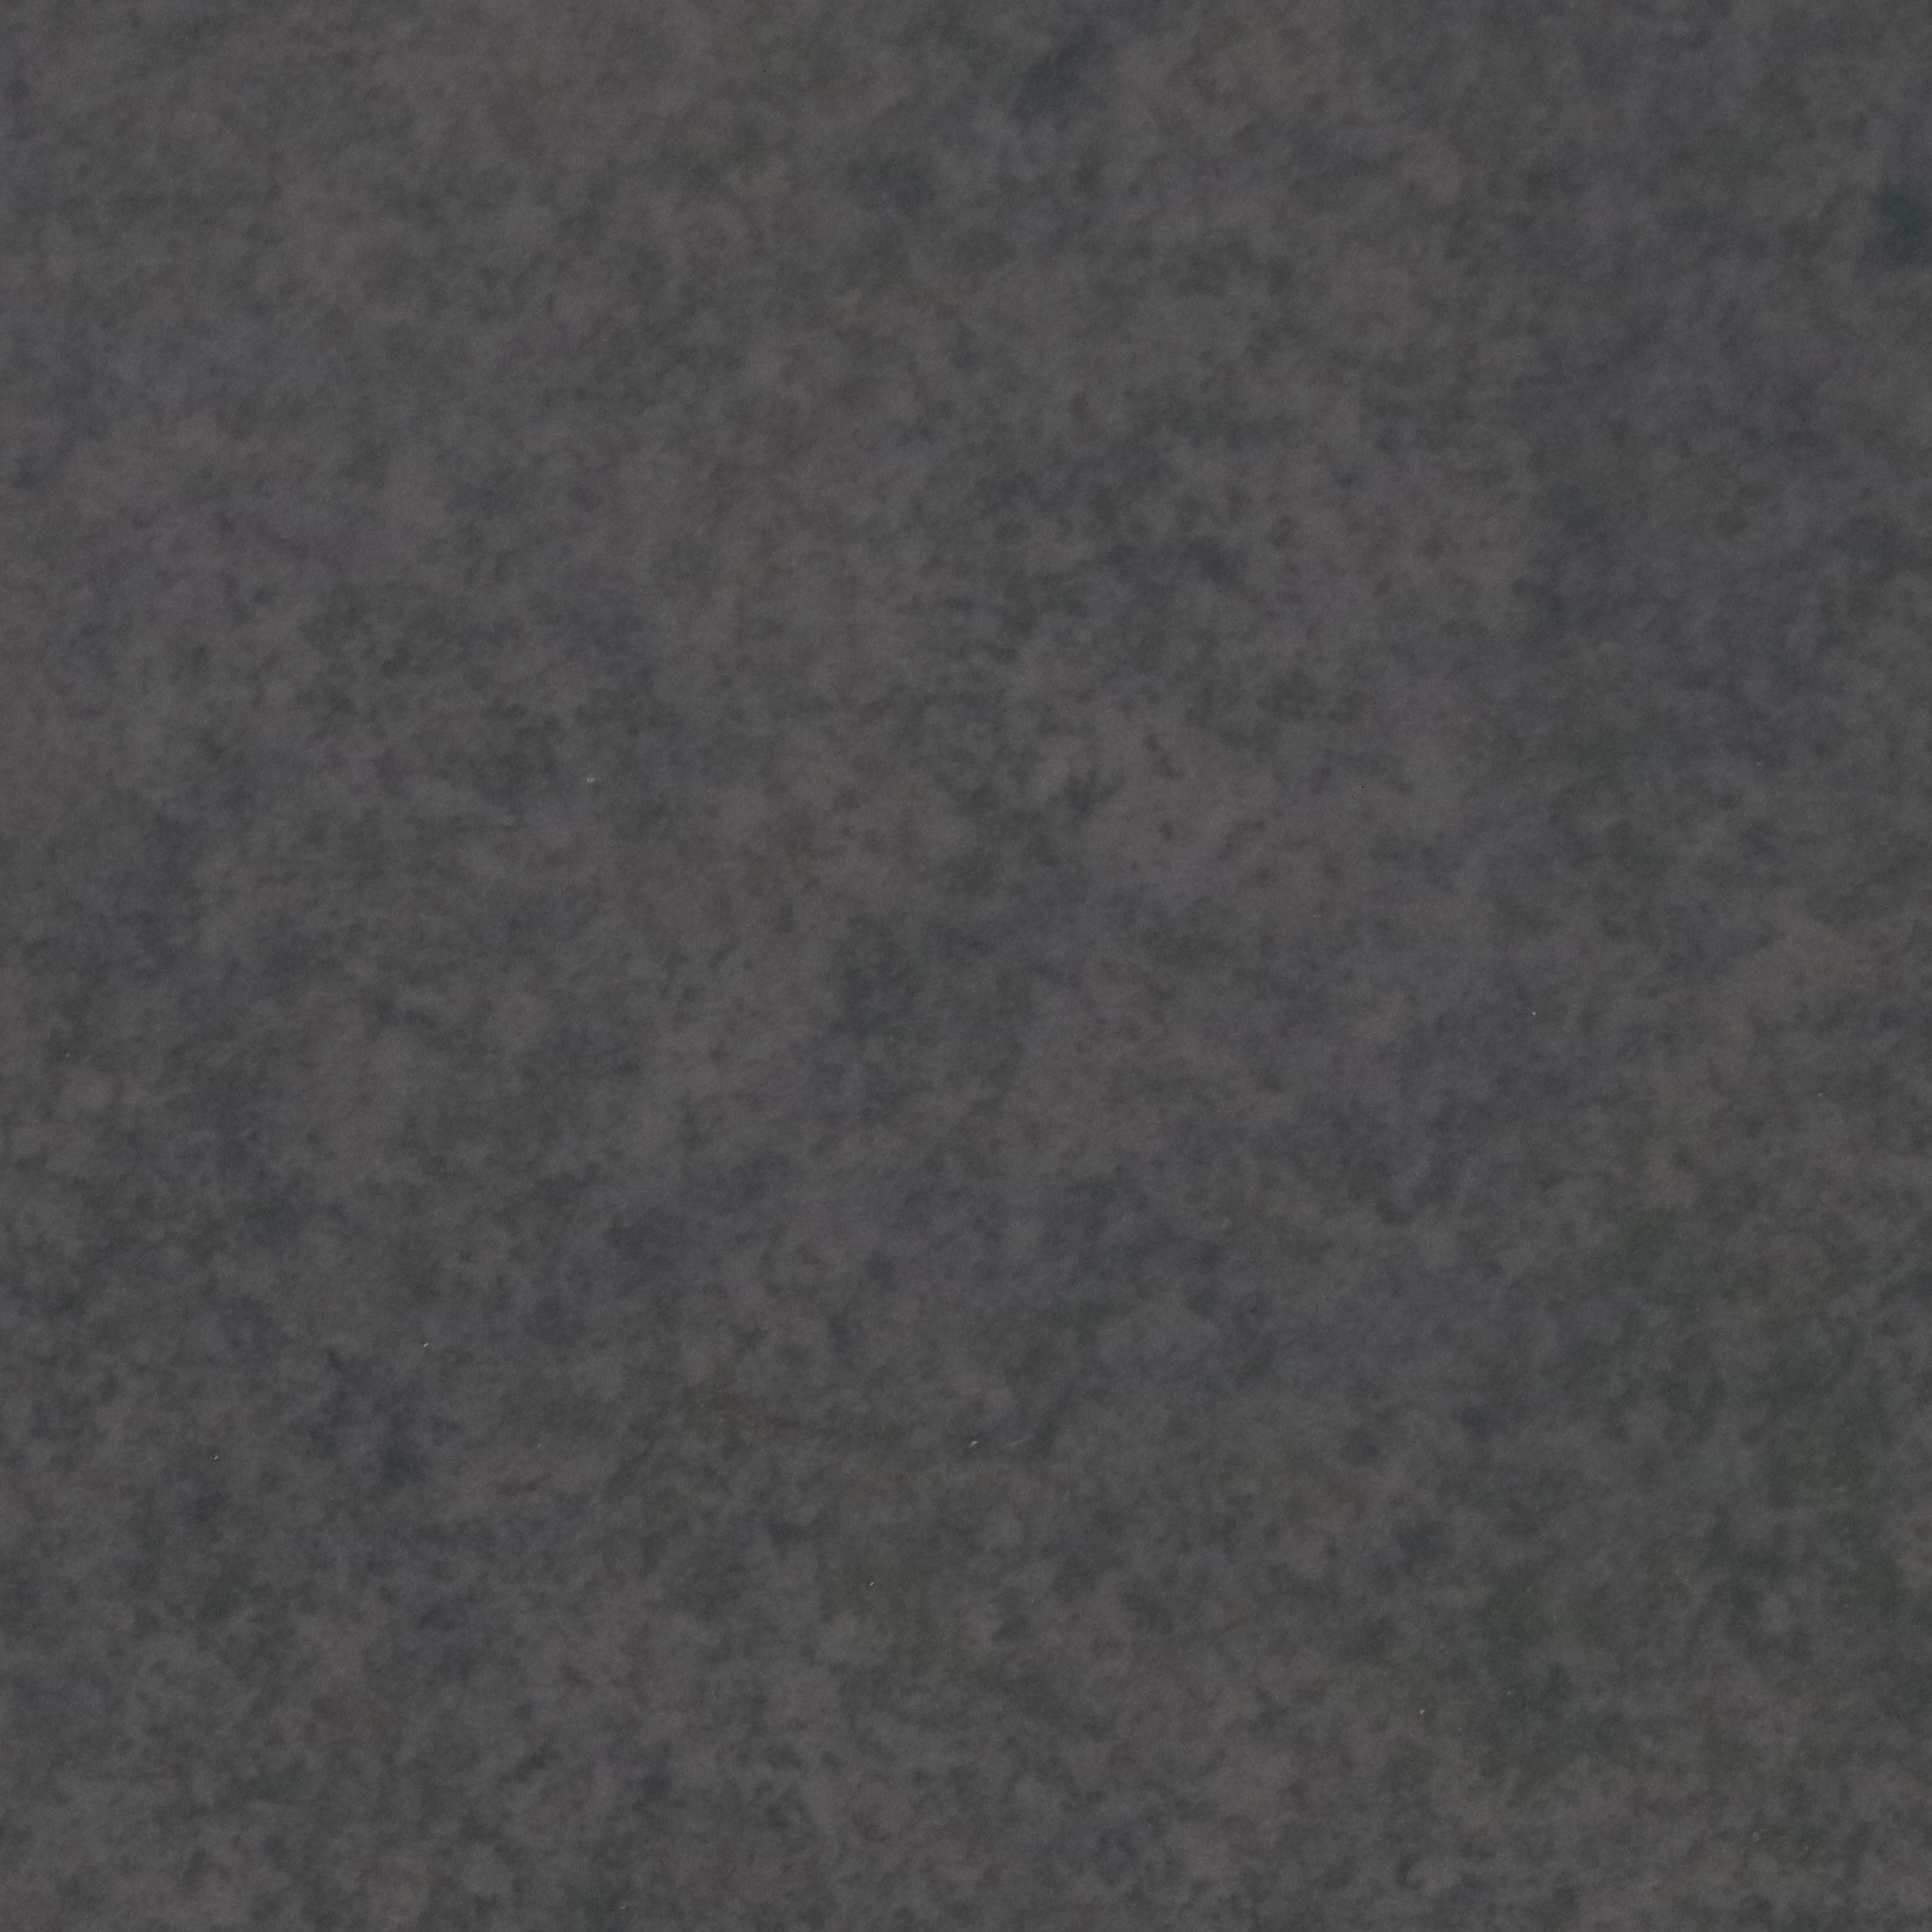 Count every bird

0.